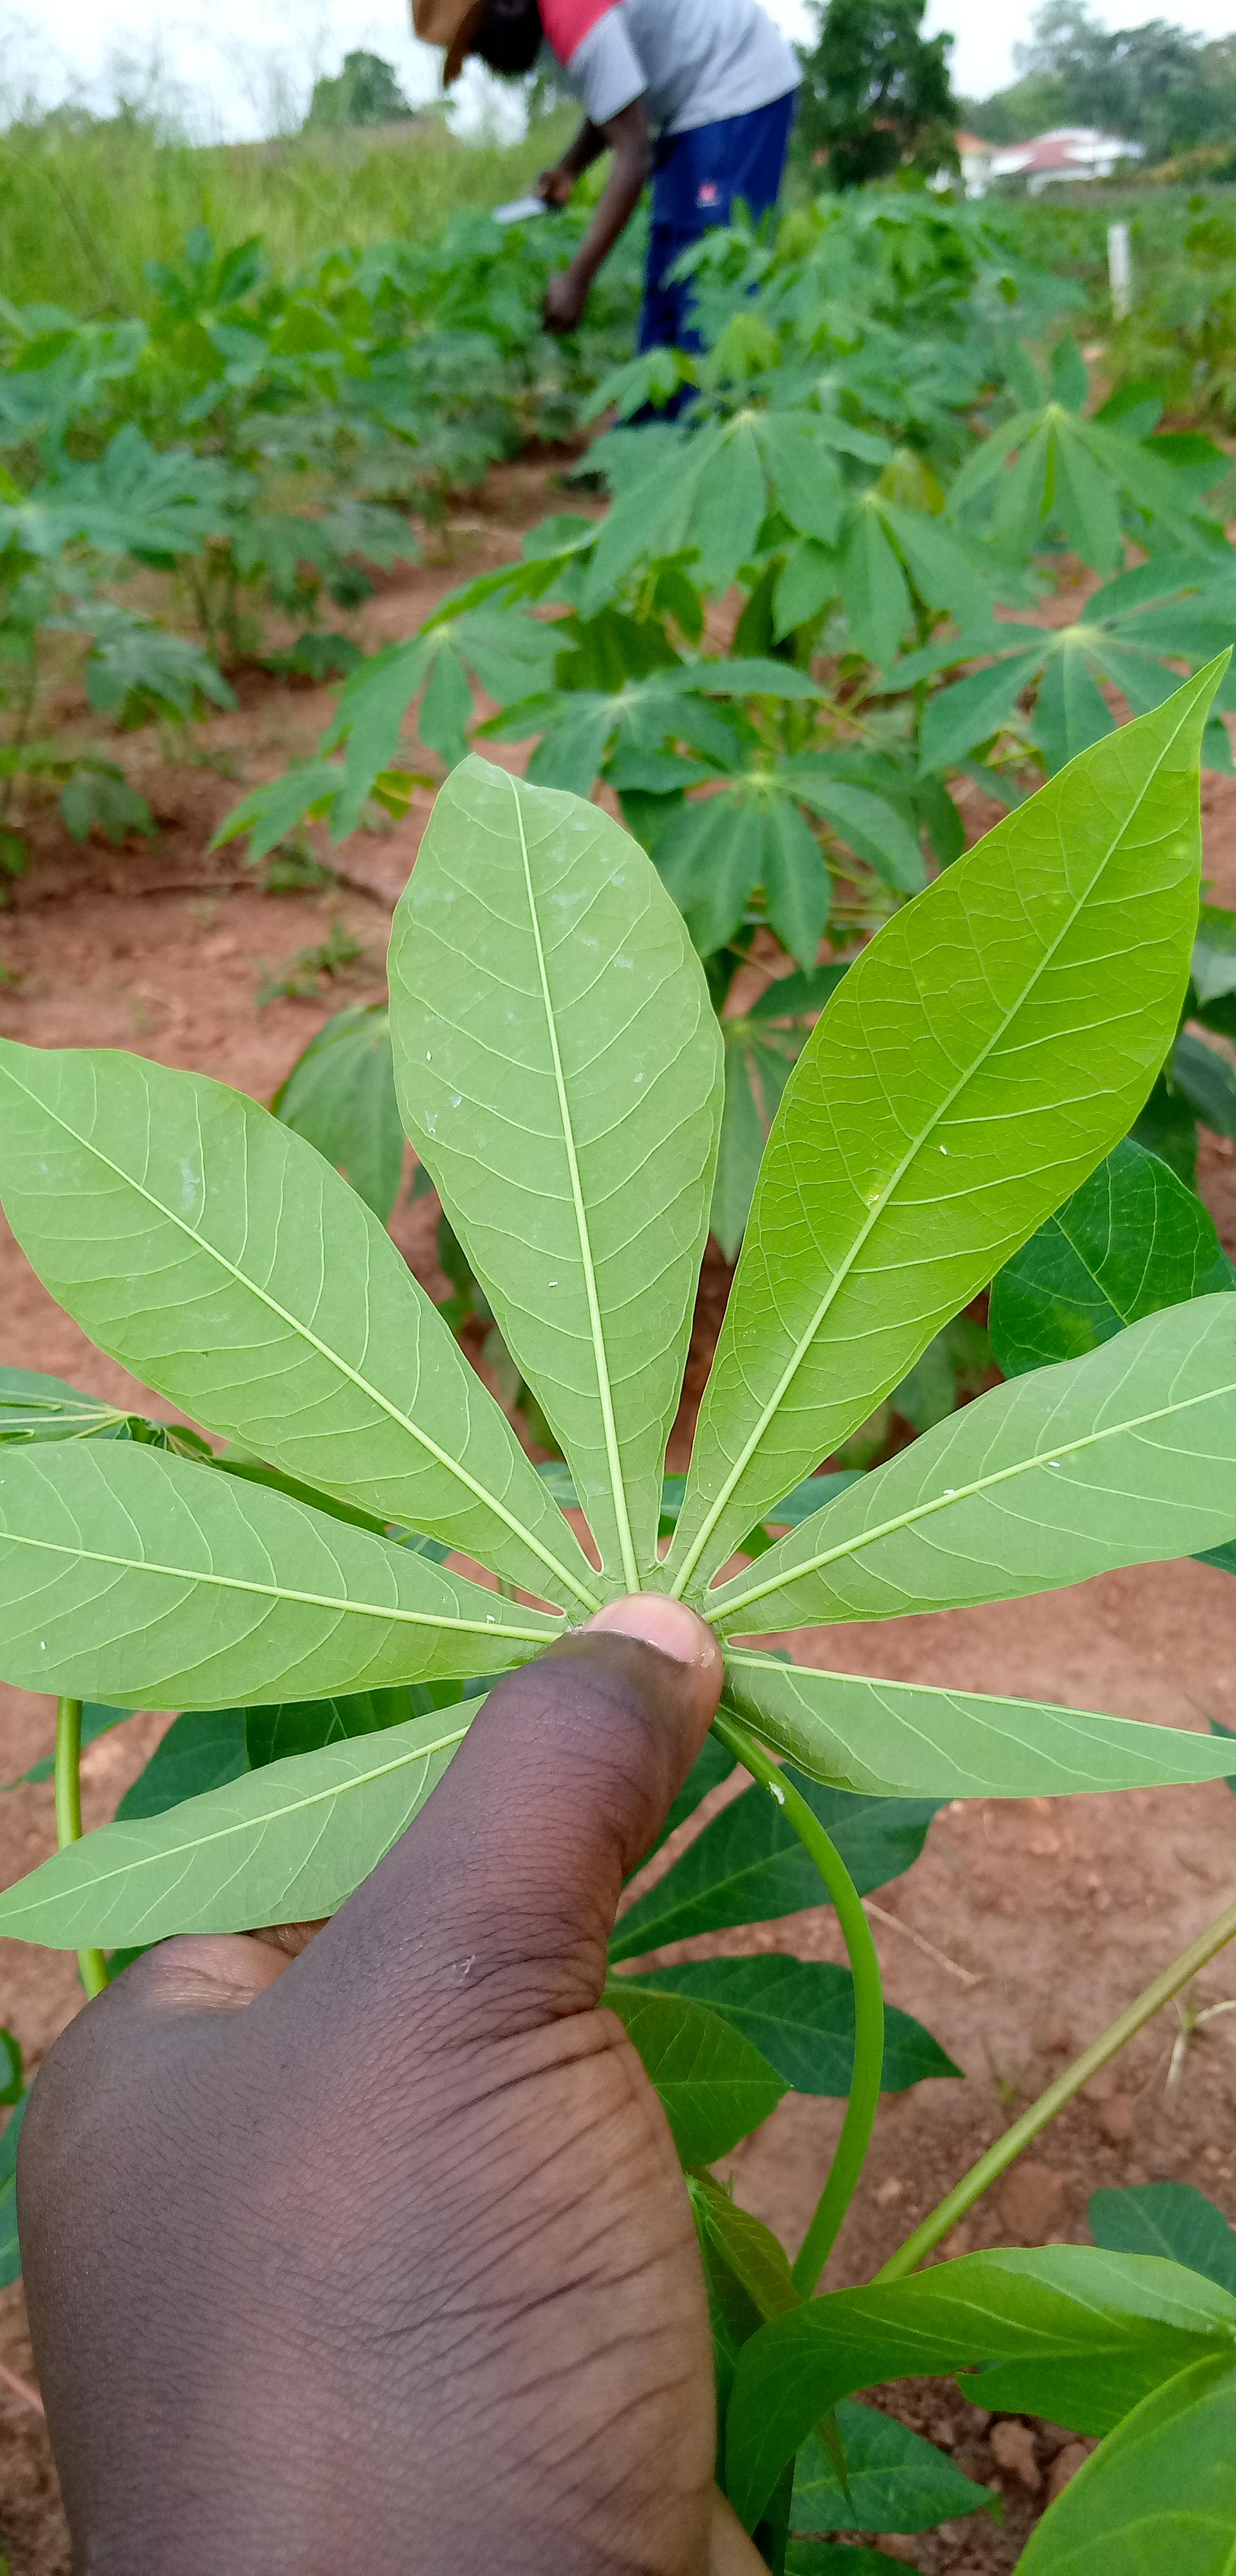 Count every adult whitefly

9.